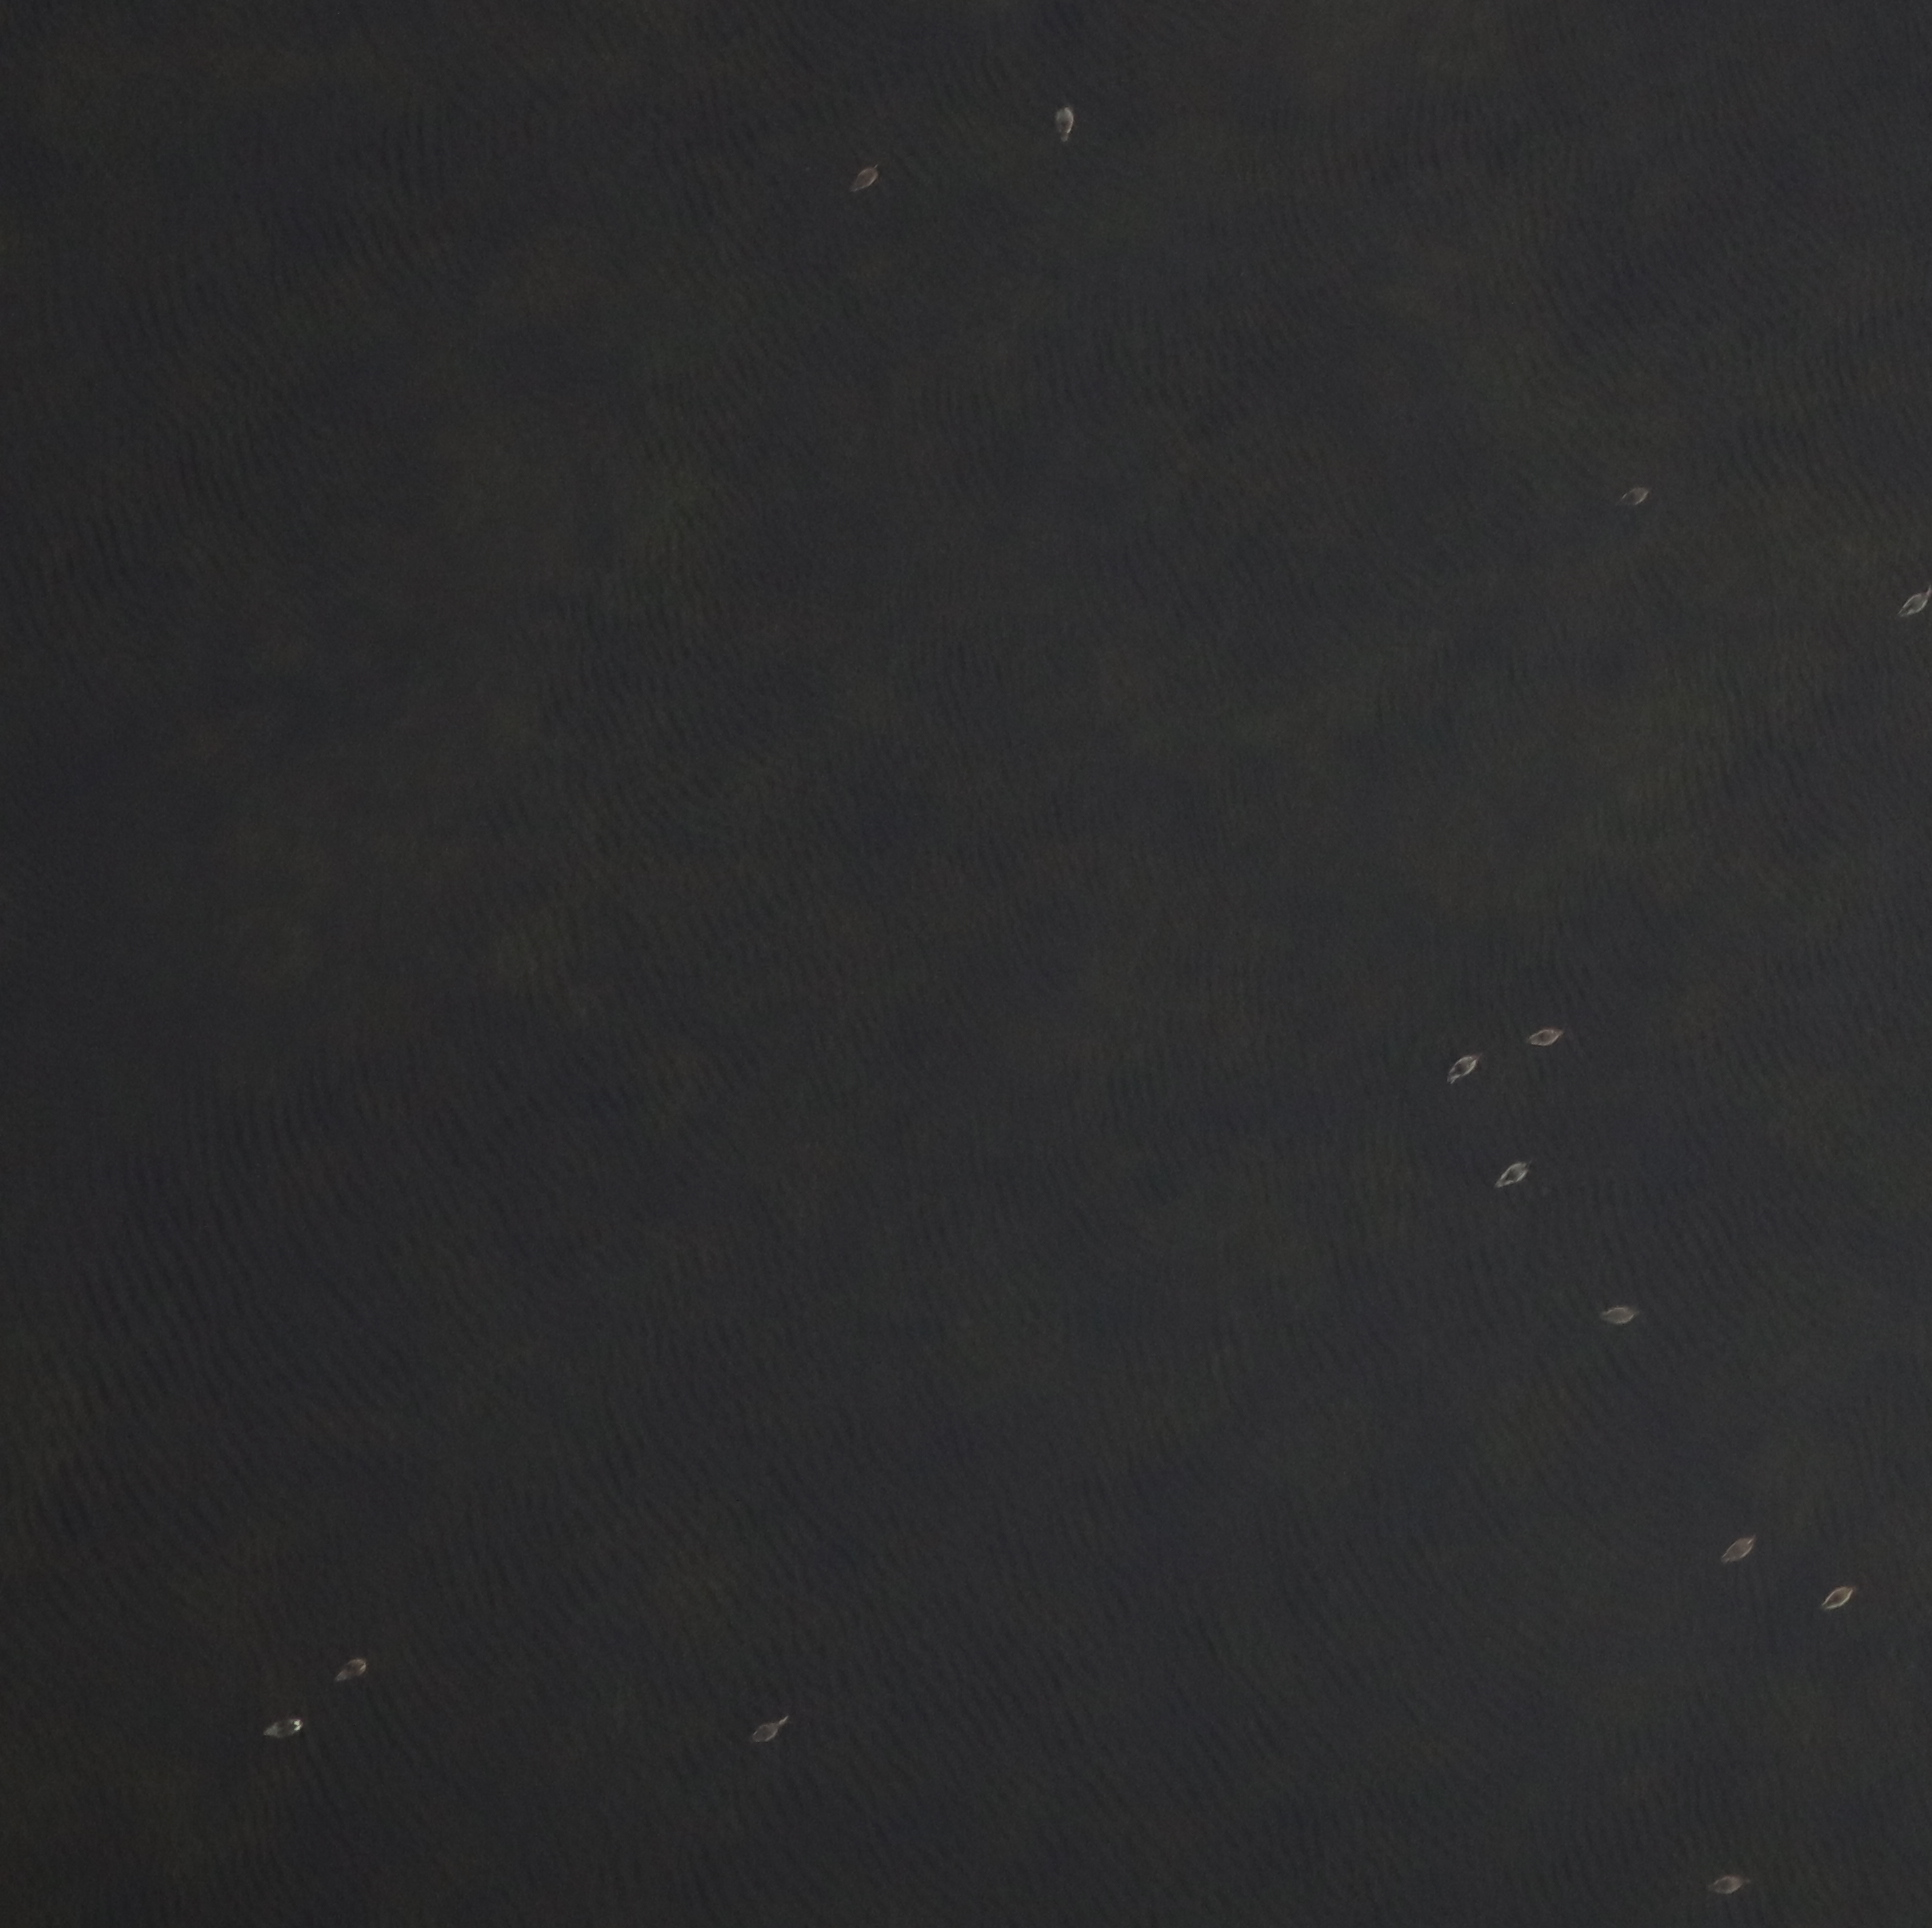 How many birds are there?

14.